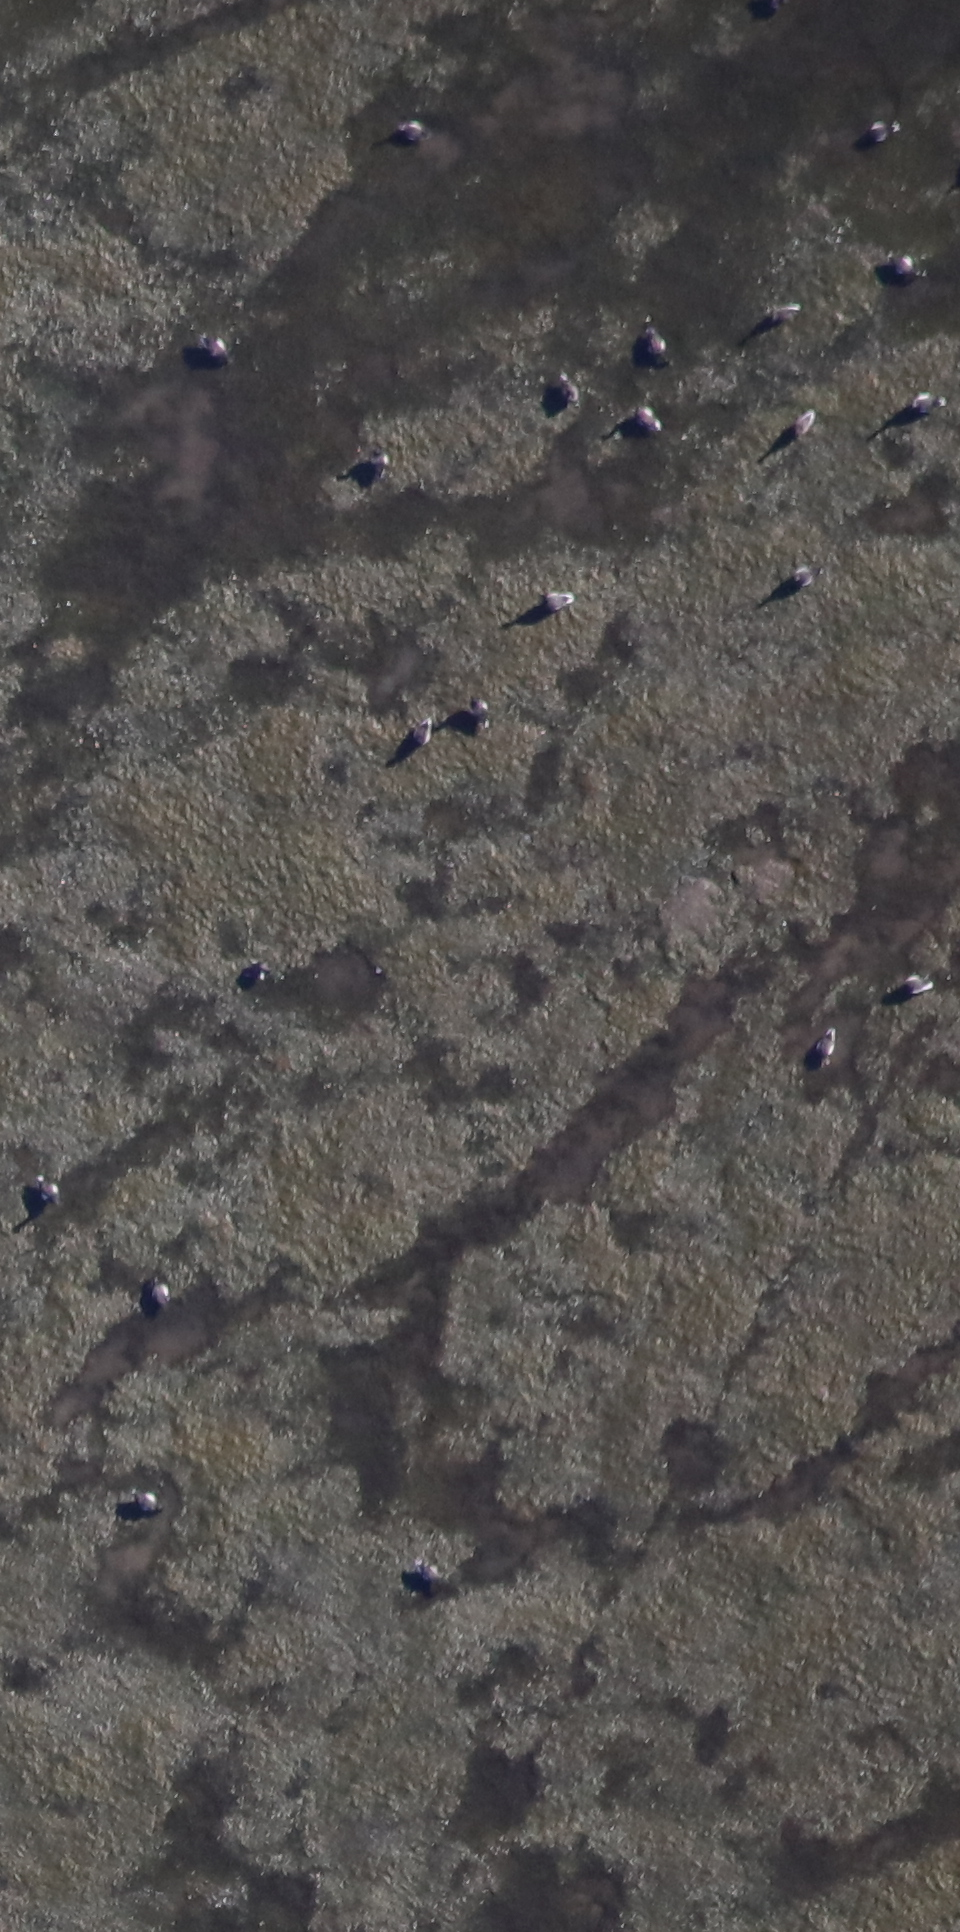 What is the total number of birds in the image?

22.